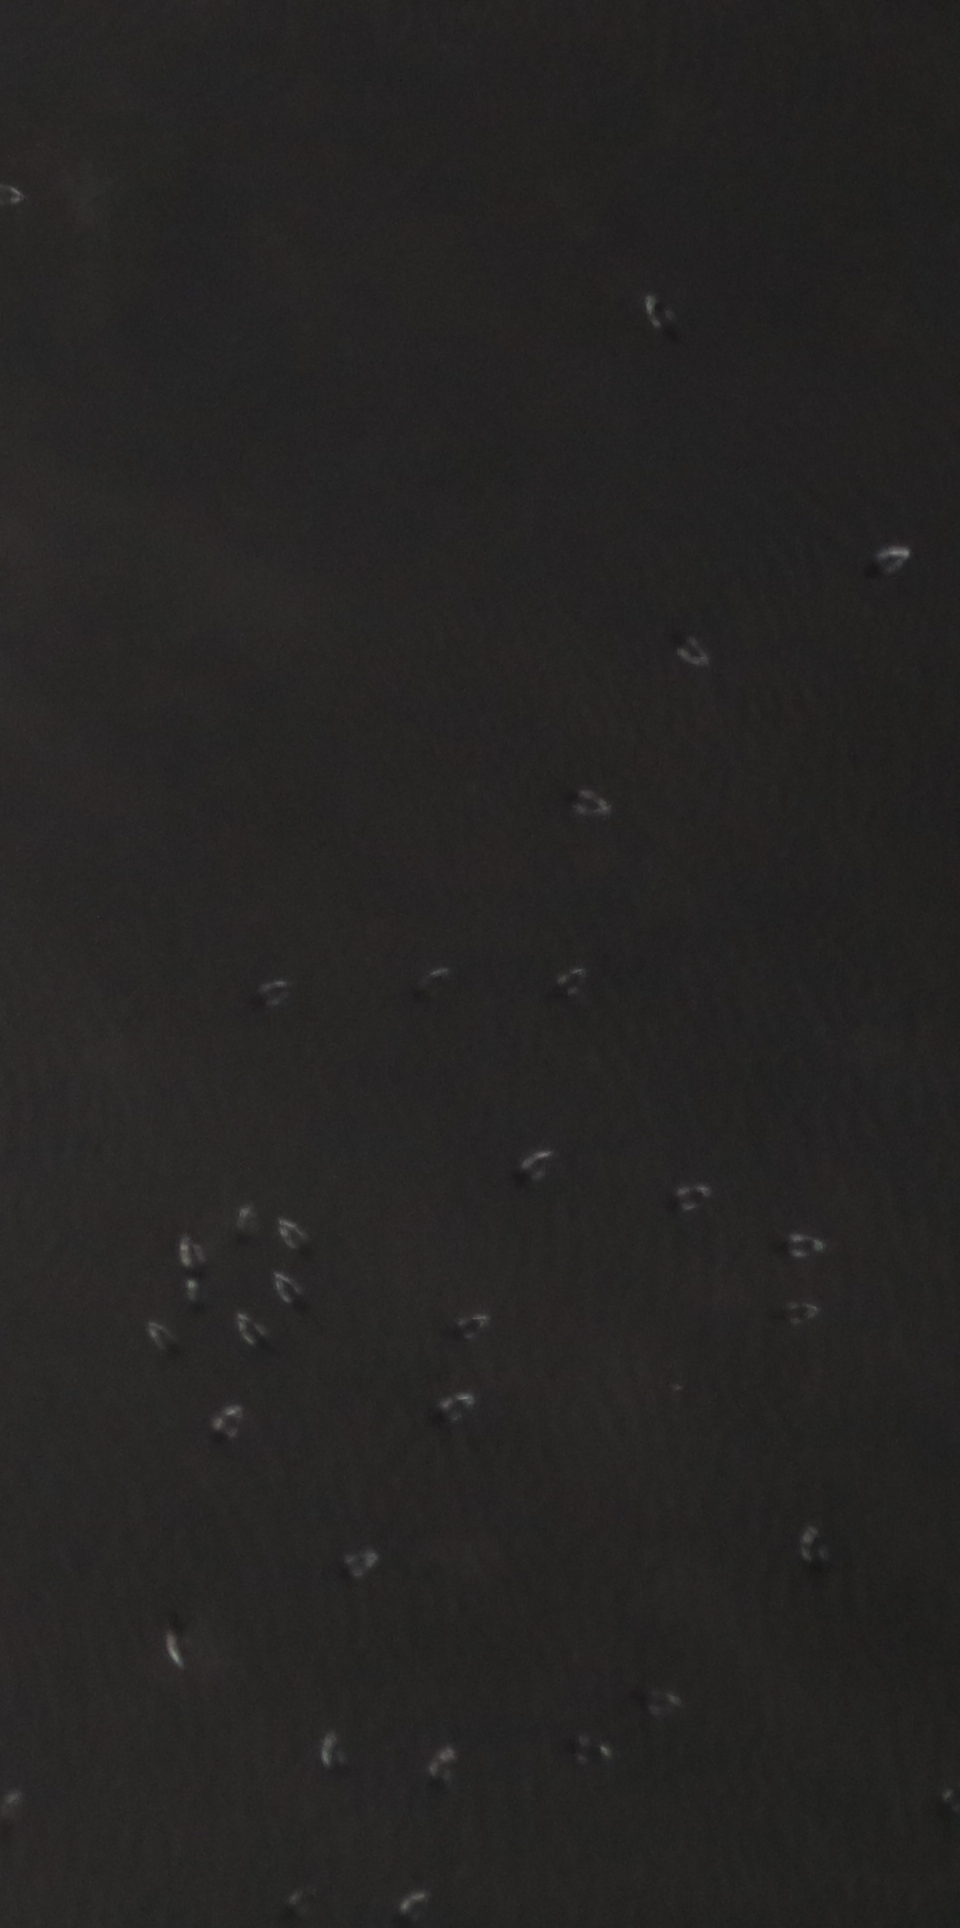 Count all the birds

33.